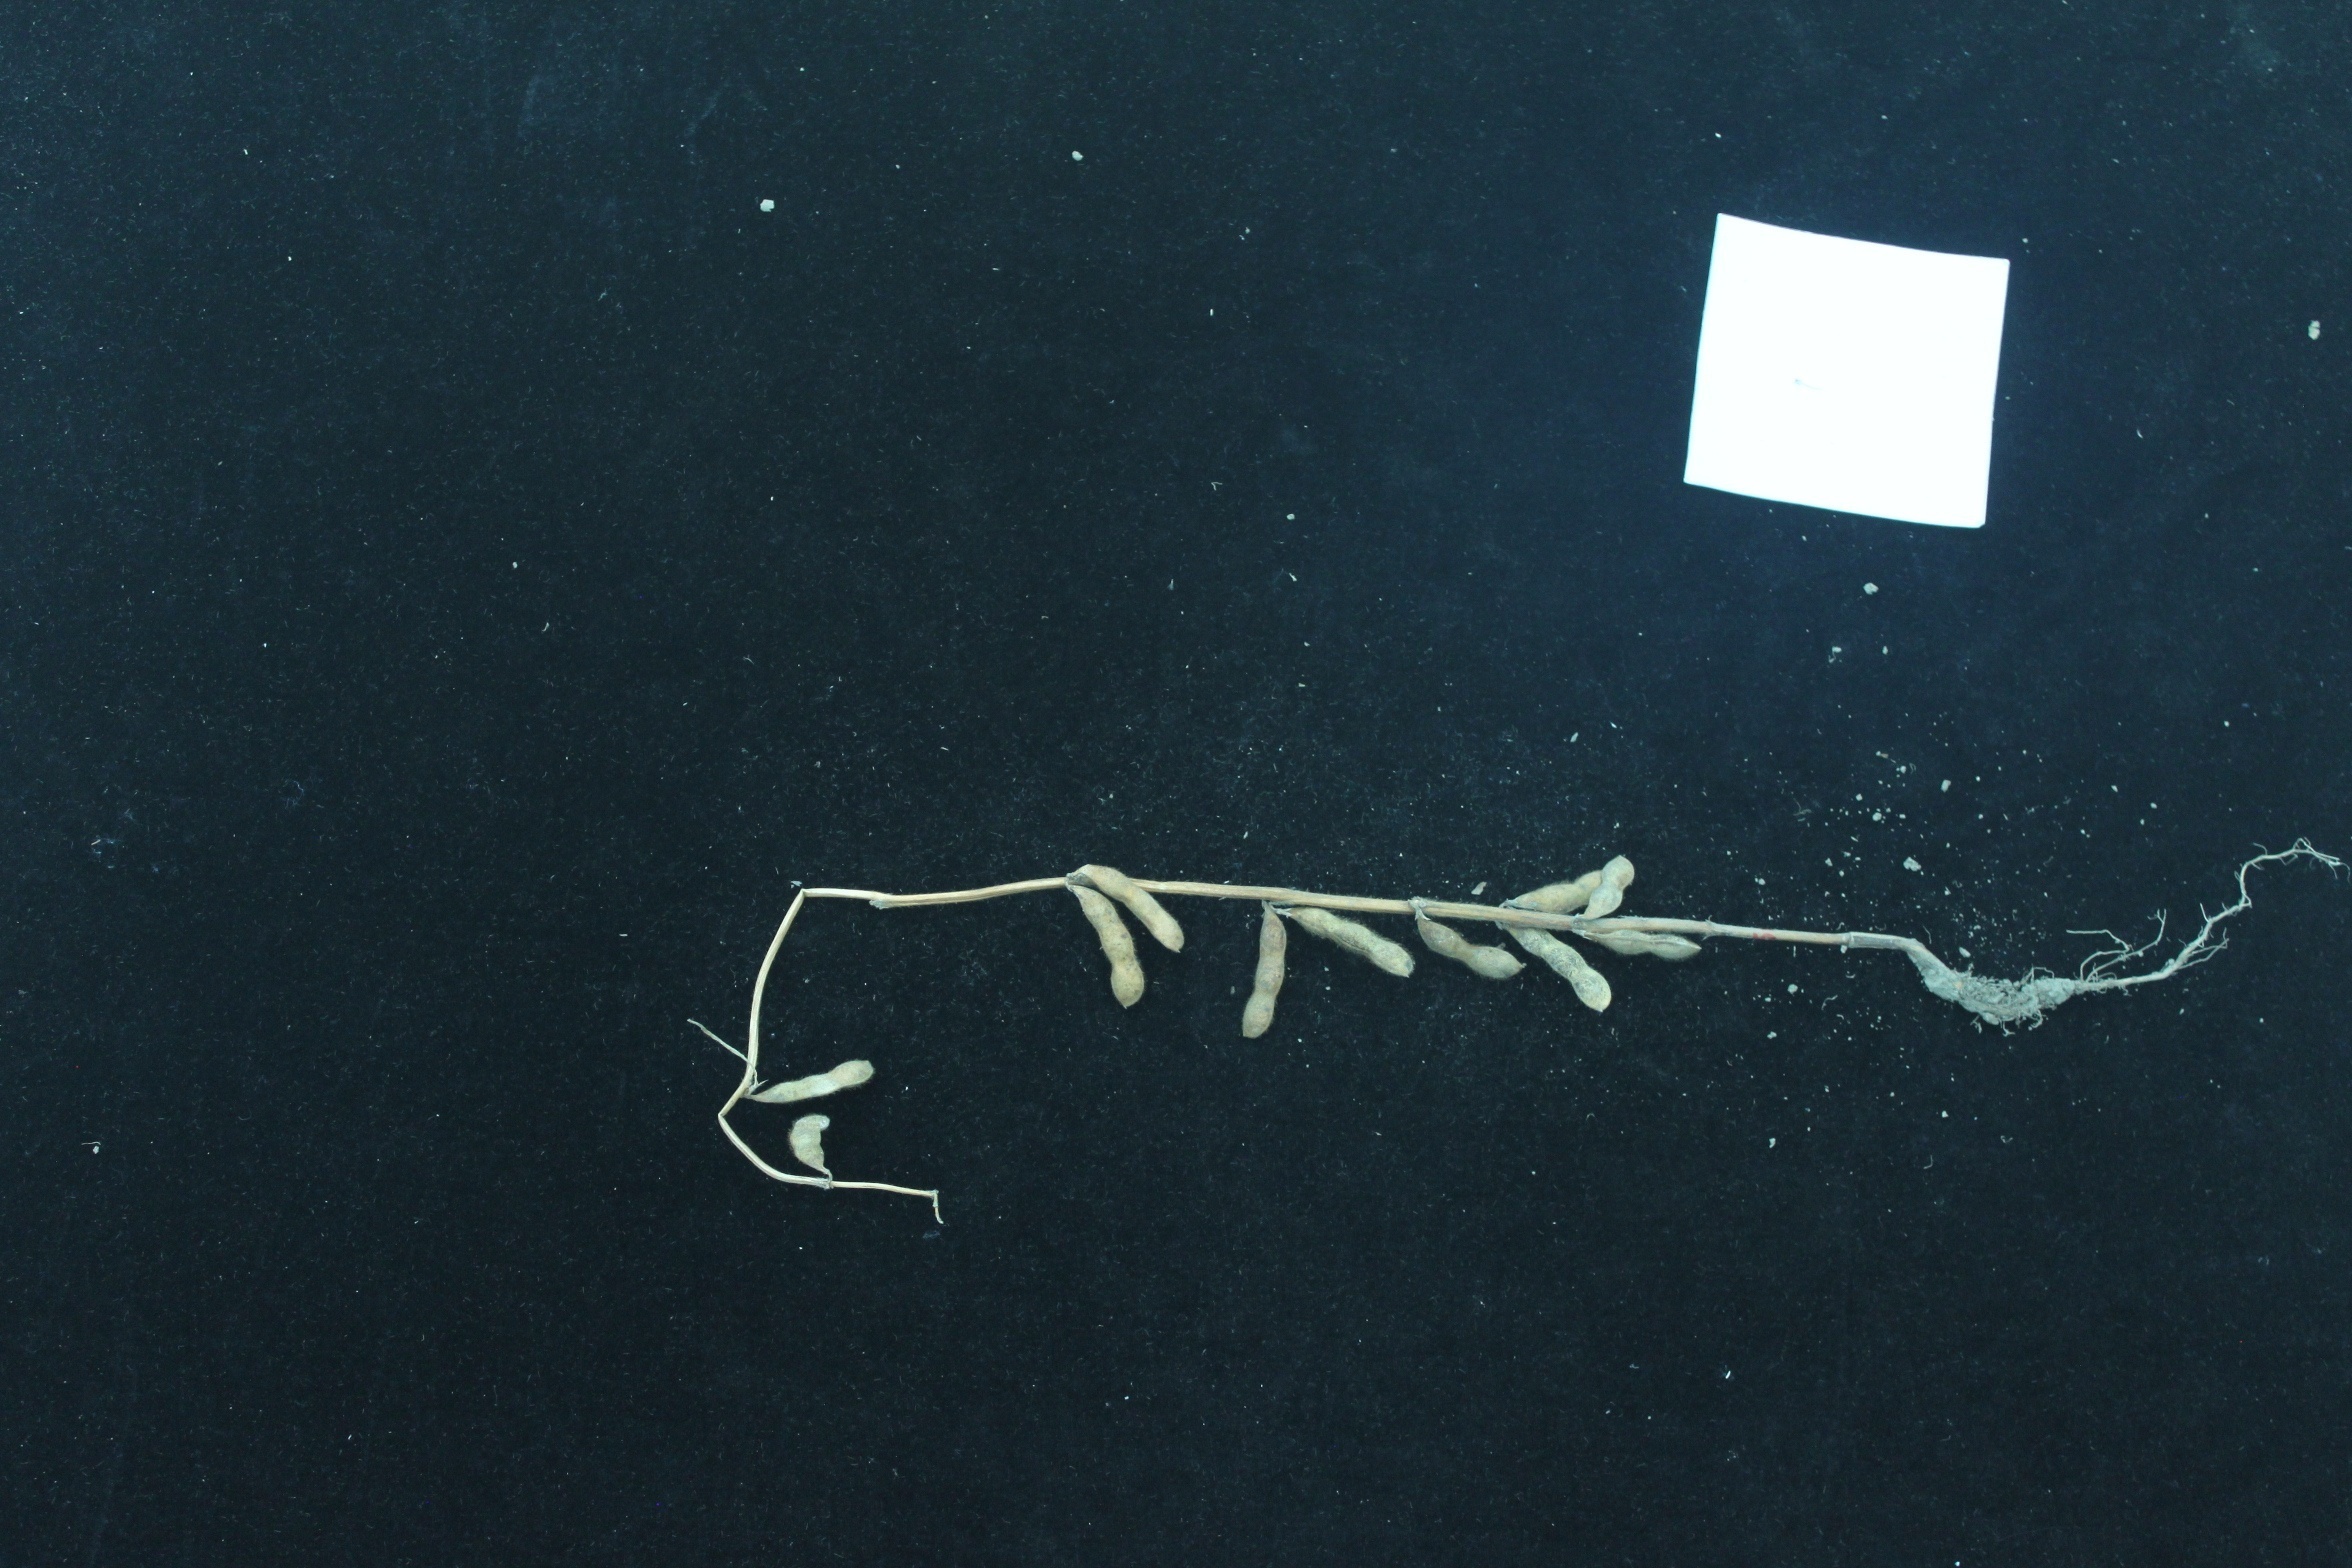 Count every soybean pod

11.